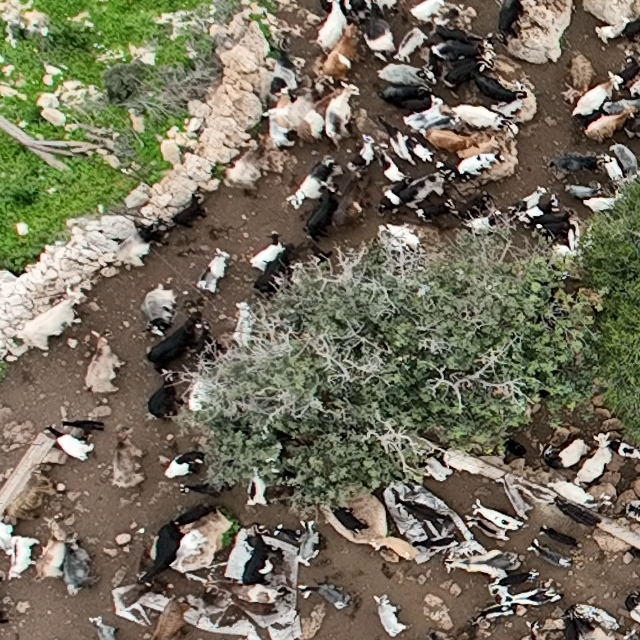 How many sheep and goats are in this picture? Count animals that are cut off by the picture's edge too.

117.